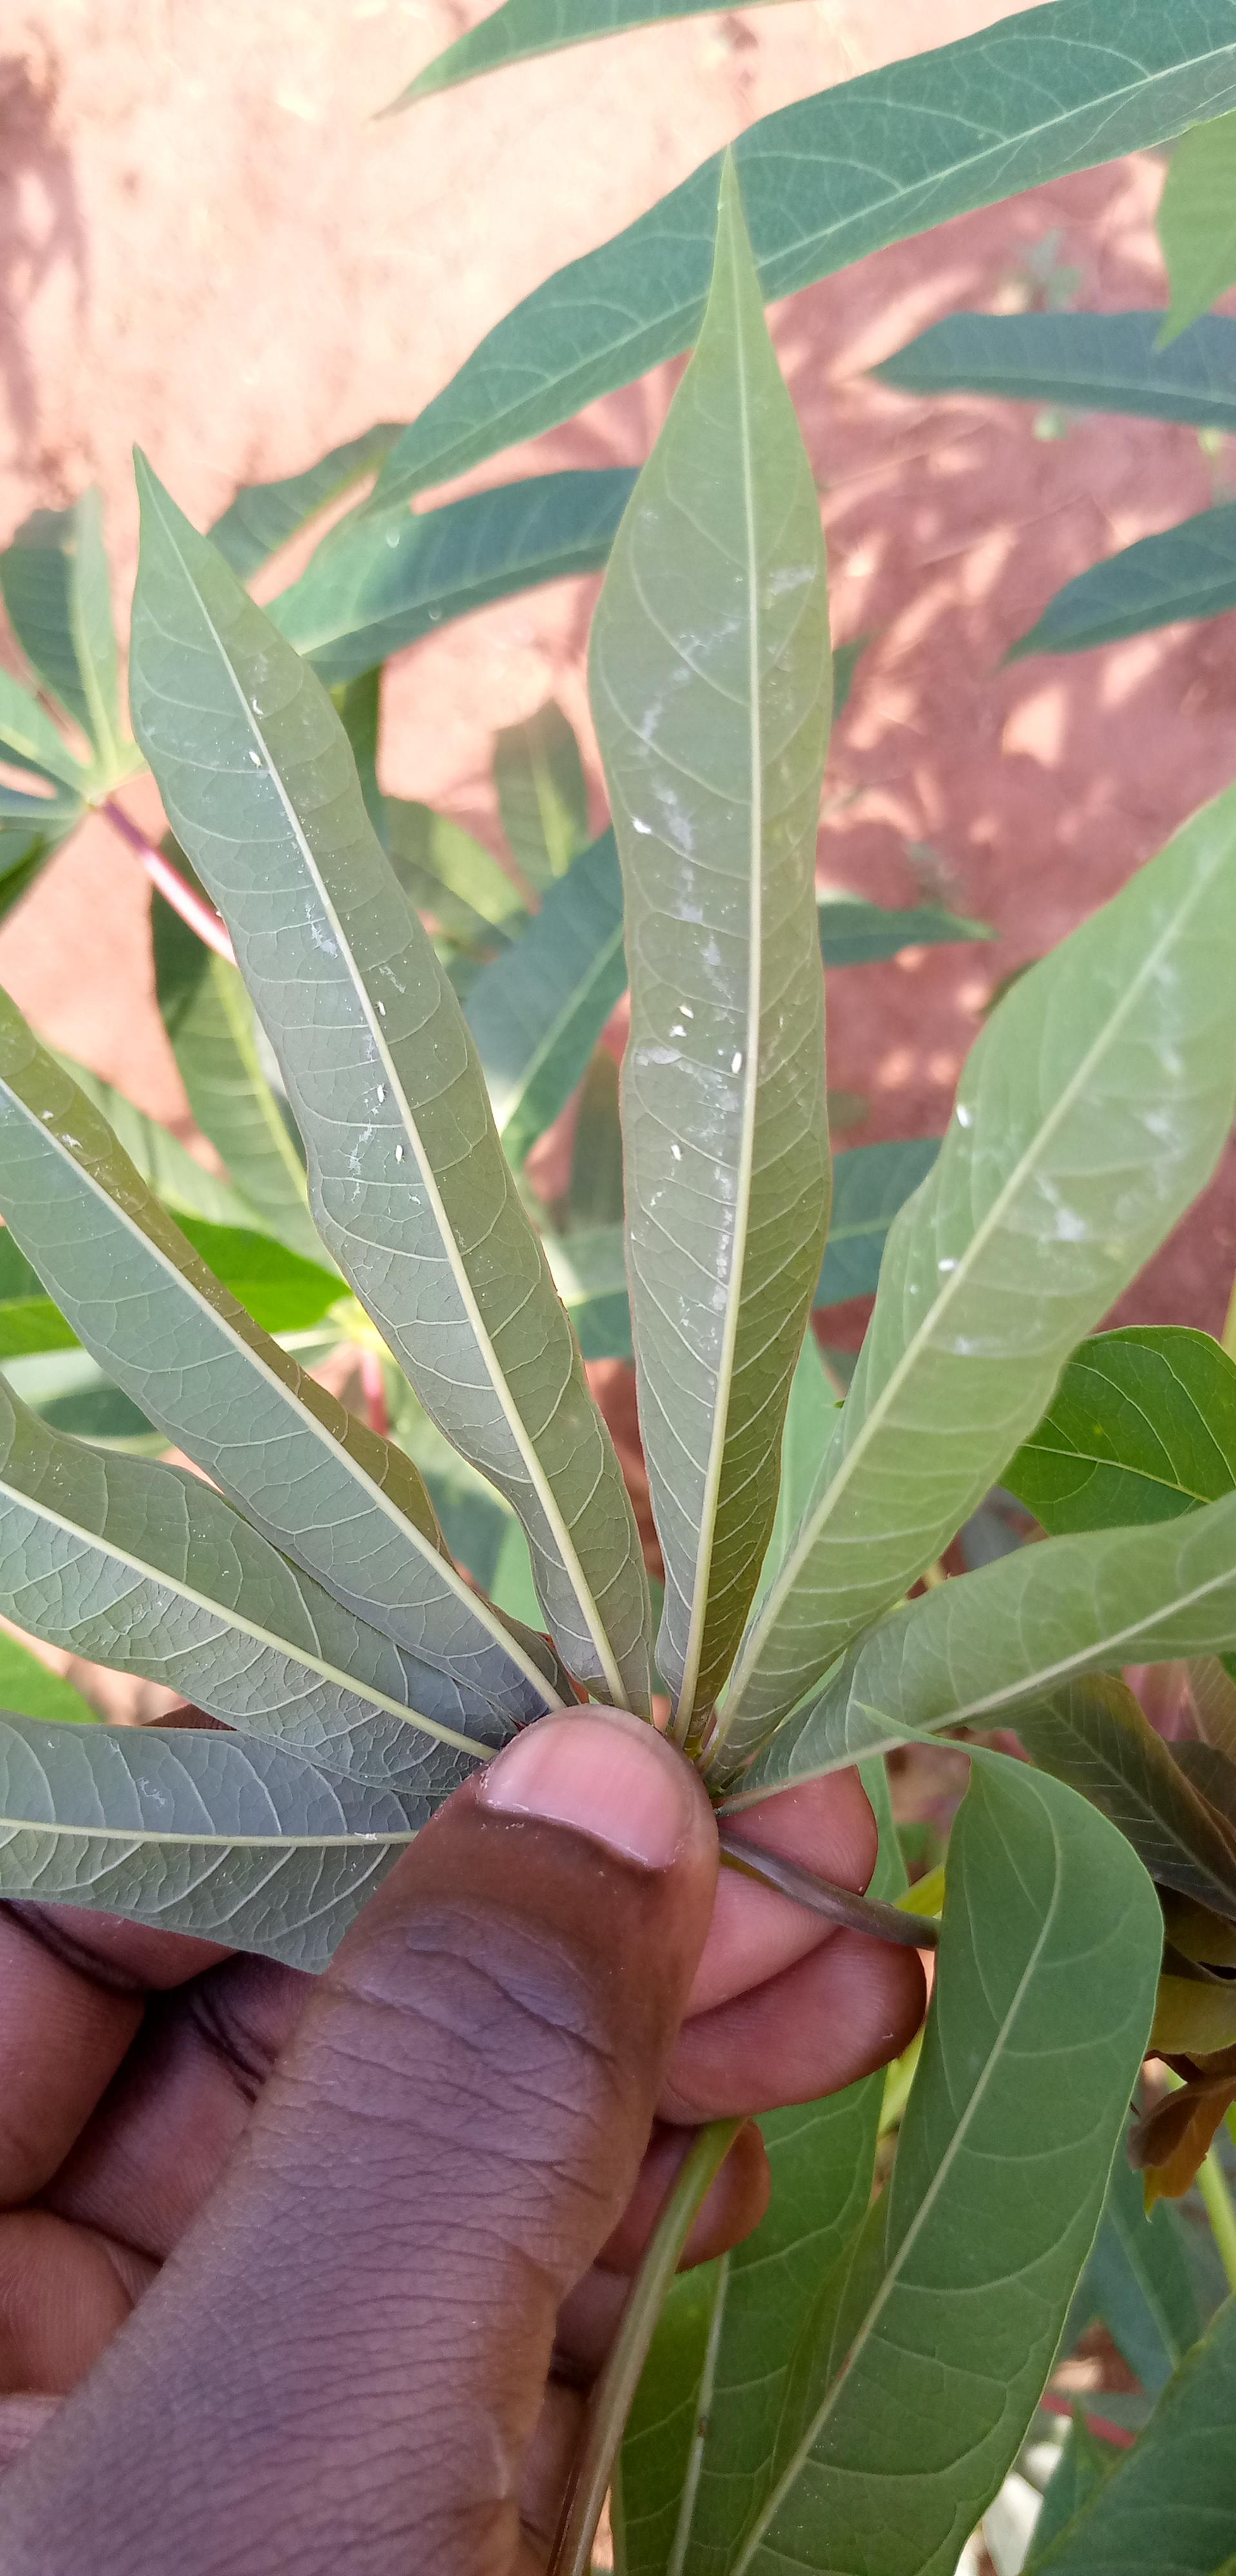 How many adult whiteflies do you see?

11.